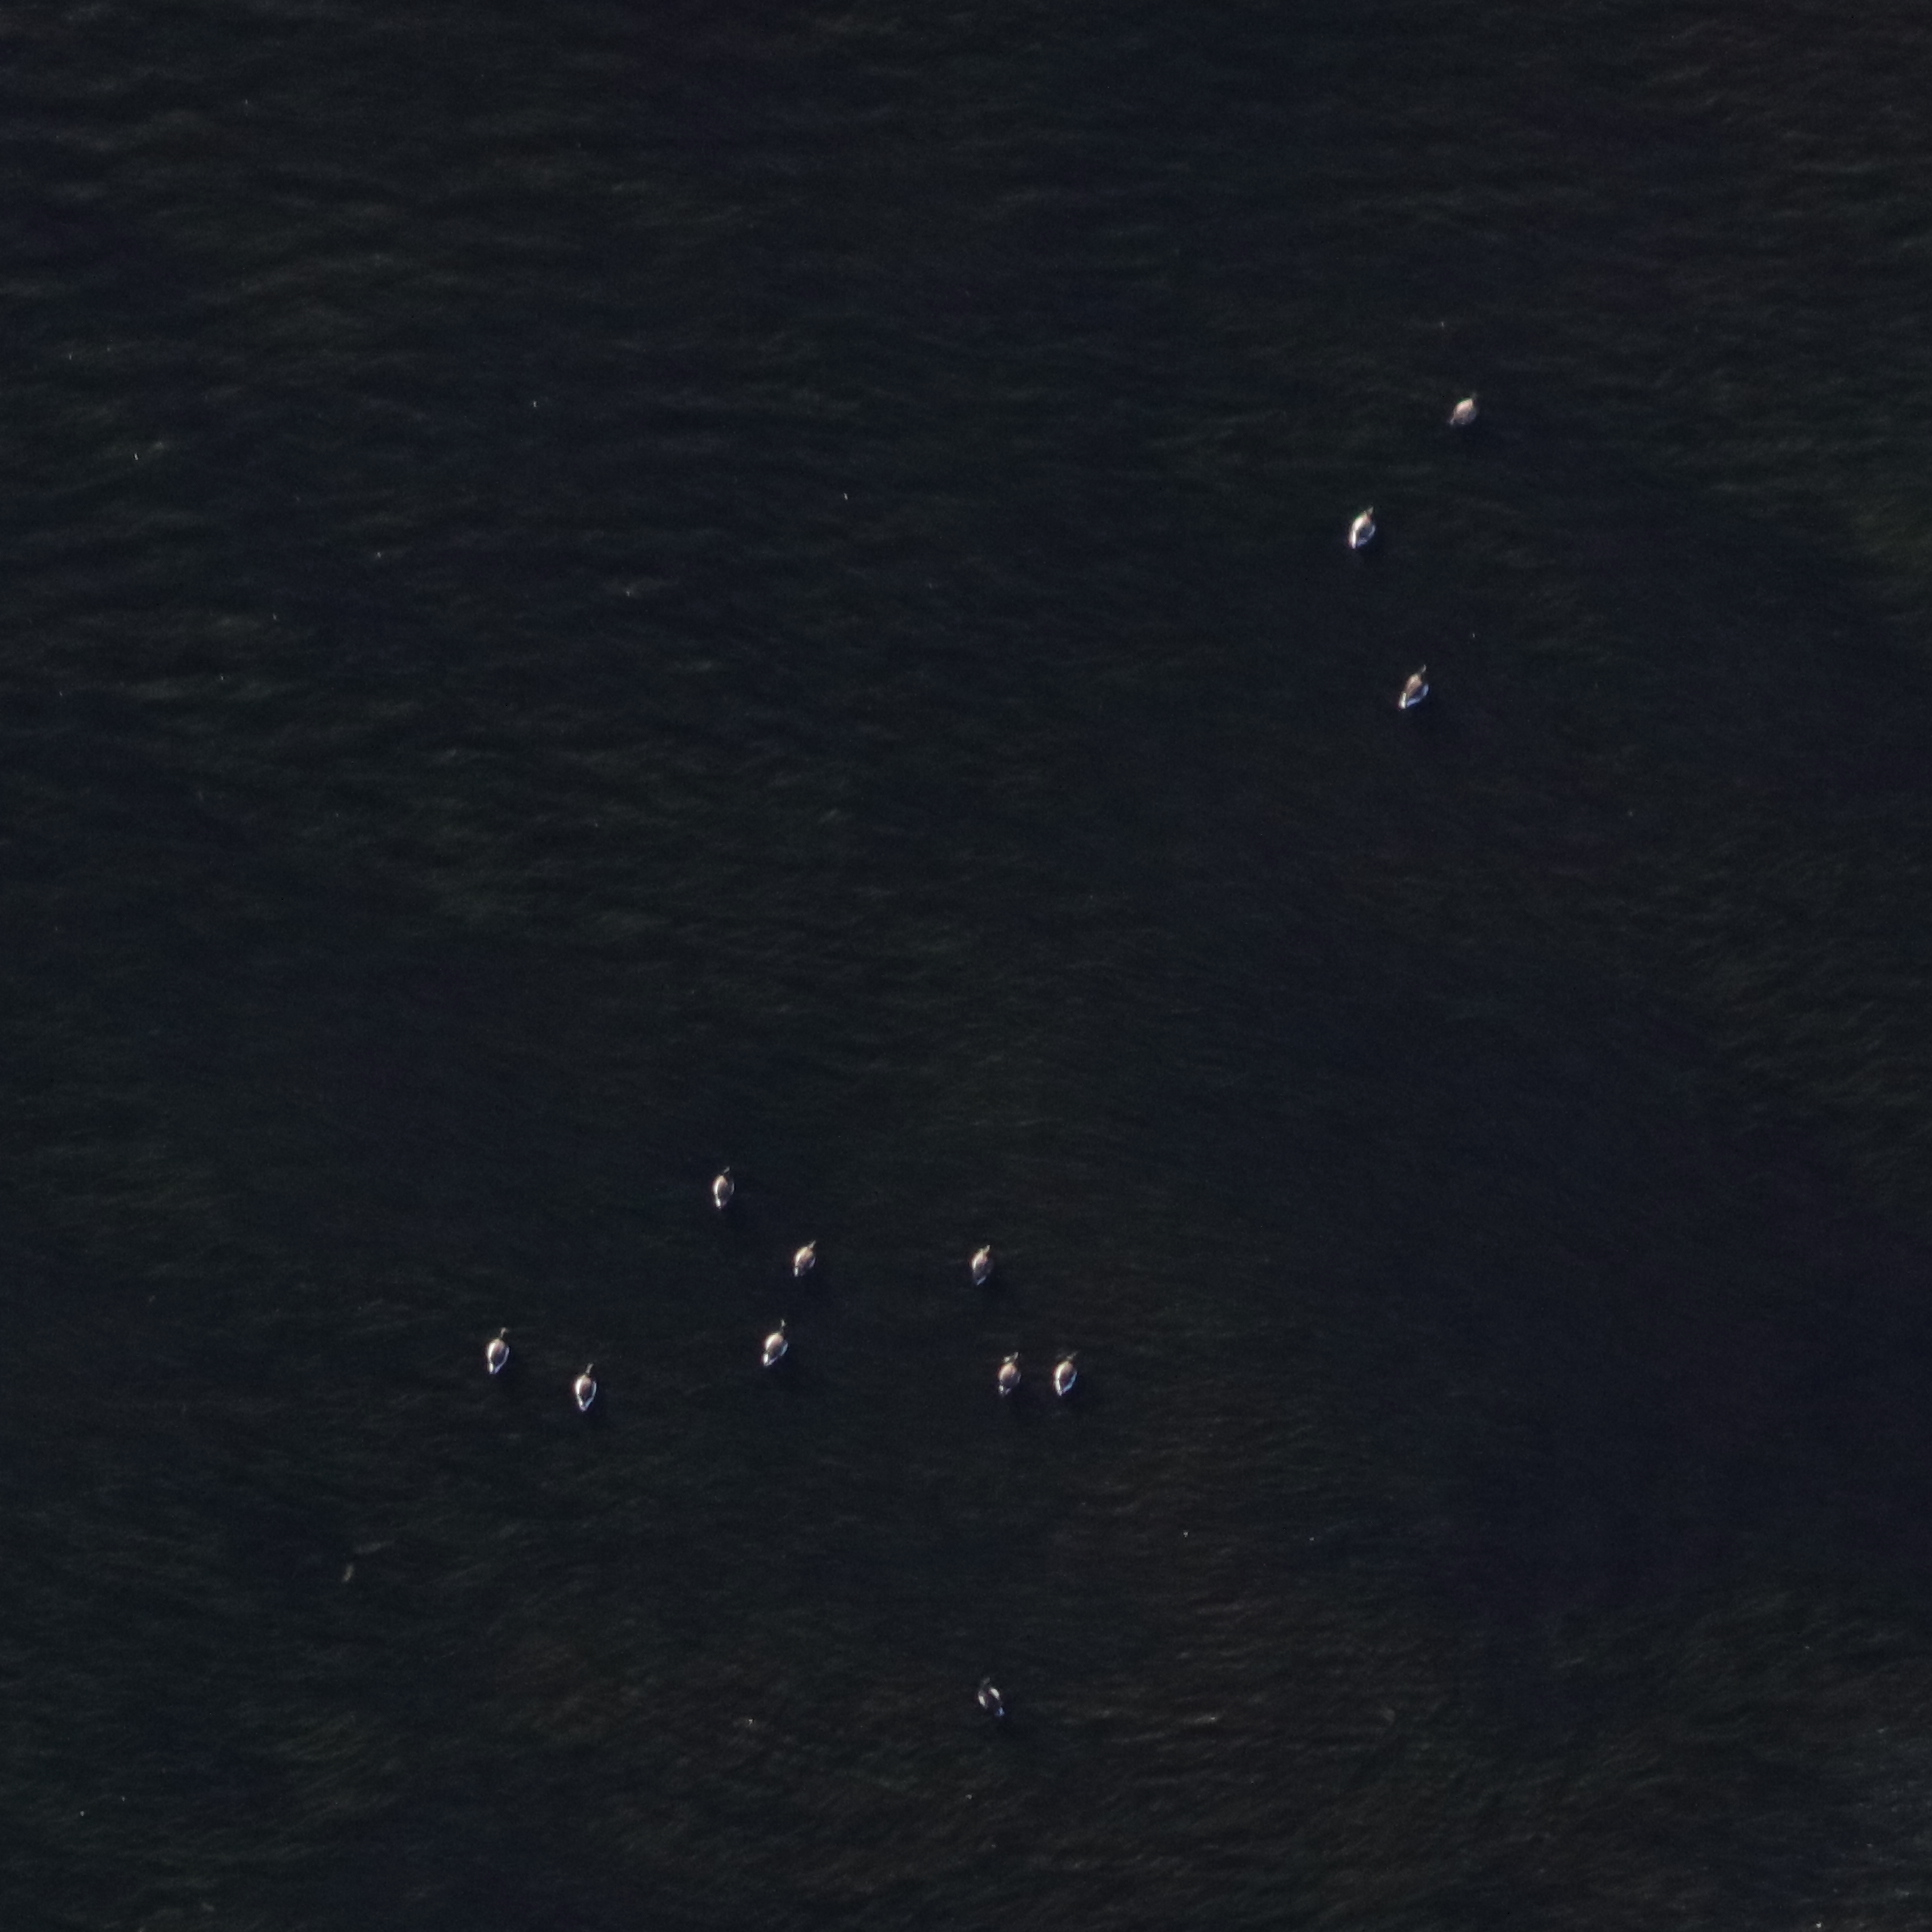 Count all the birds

12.